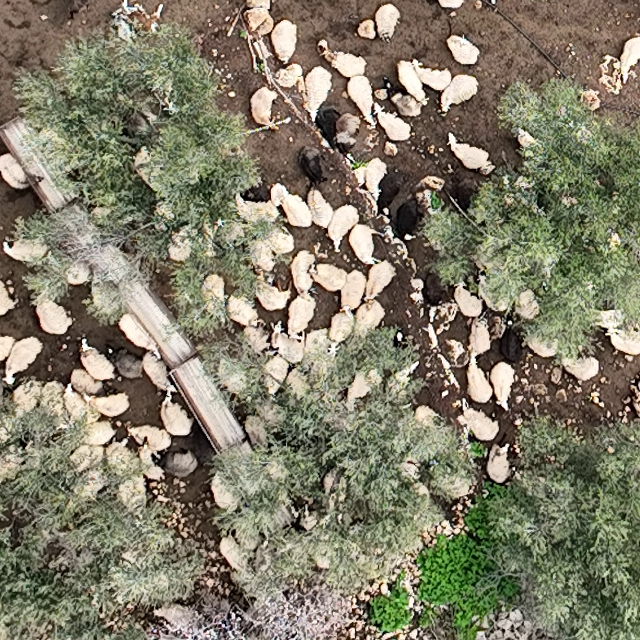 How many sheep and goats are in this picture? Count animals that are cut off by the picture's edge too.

111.